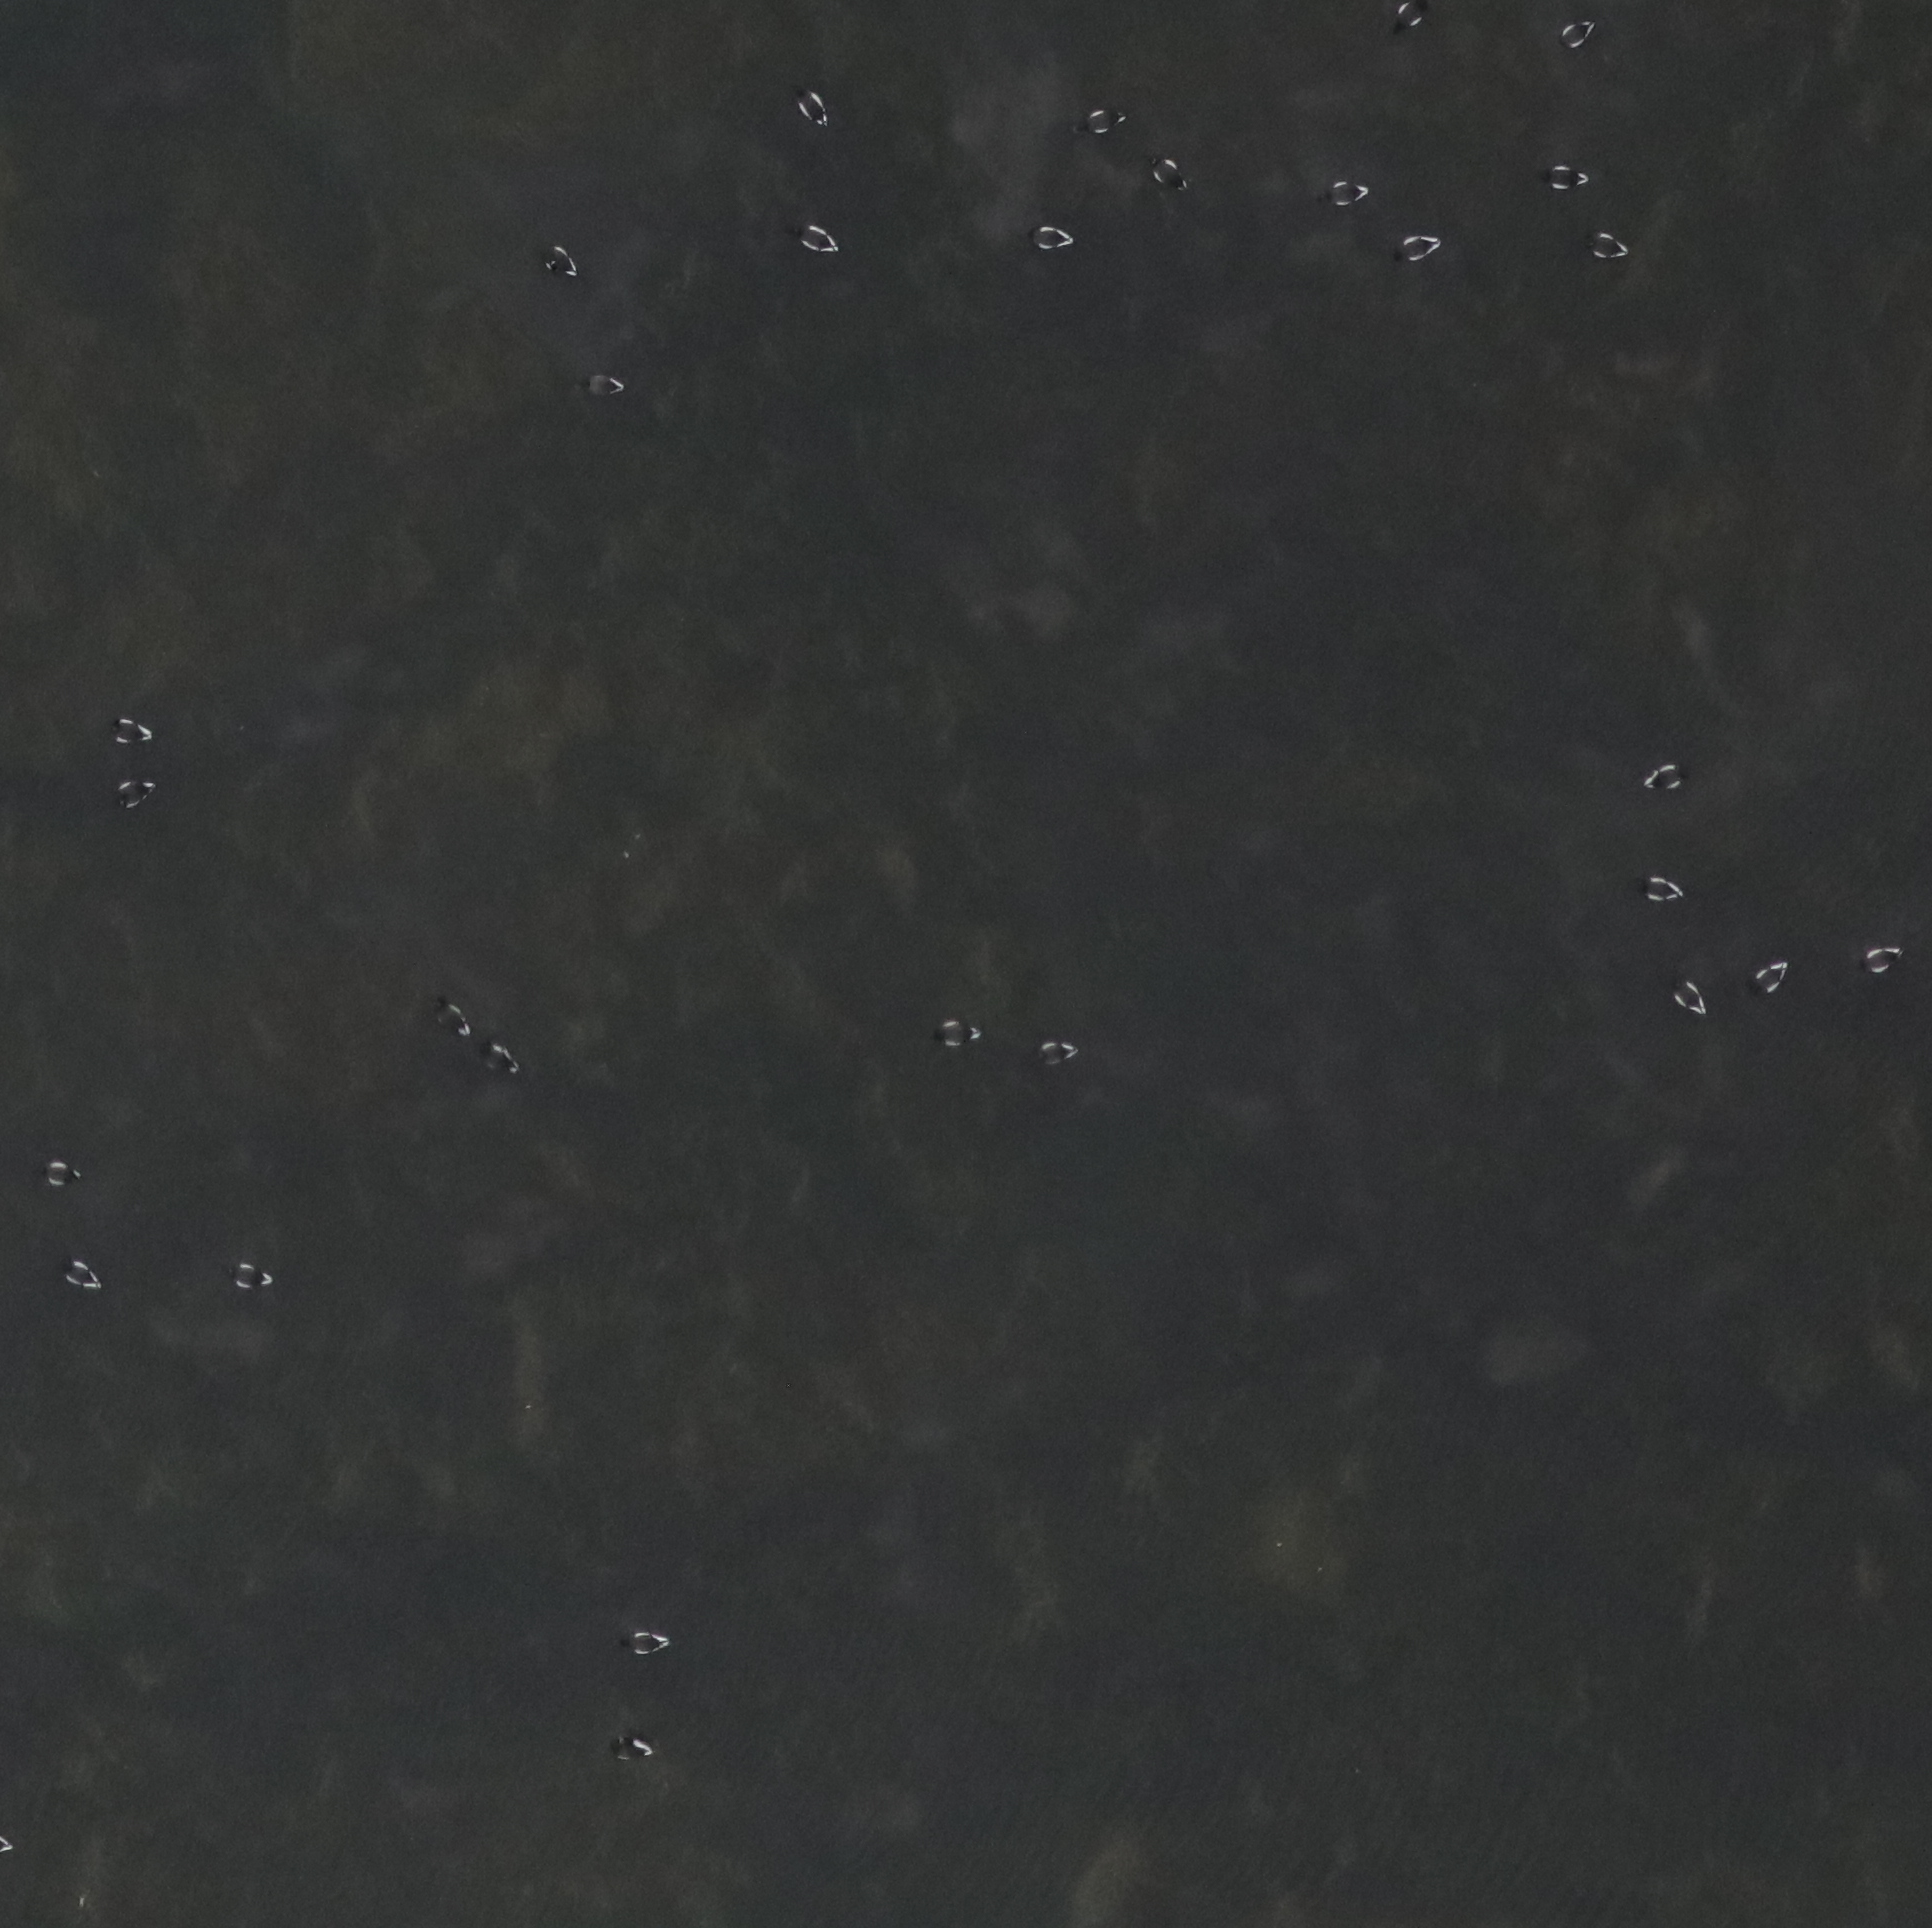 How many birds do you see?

29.